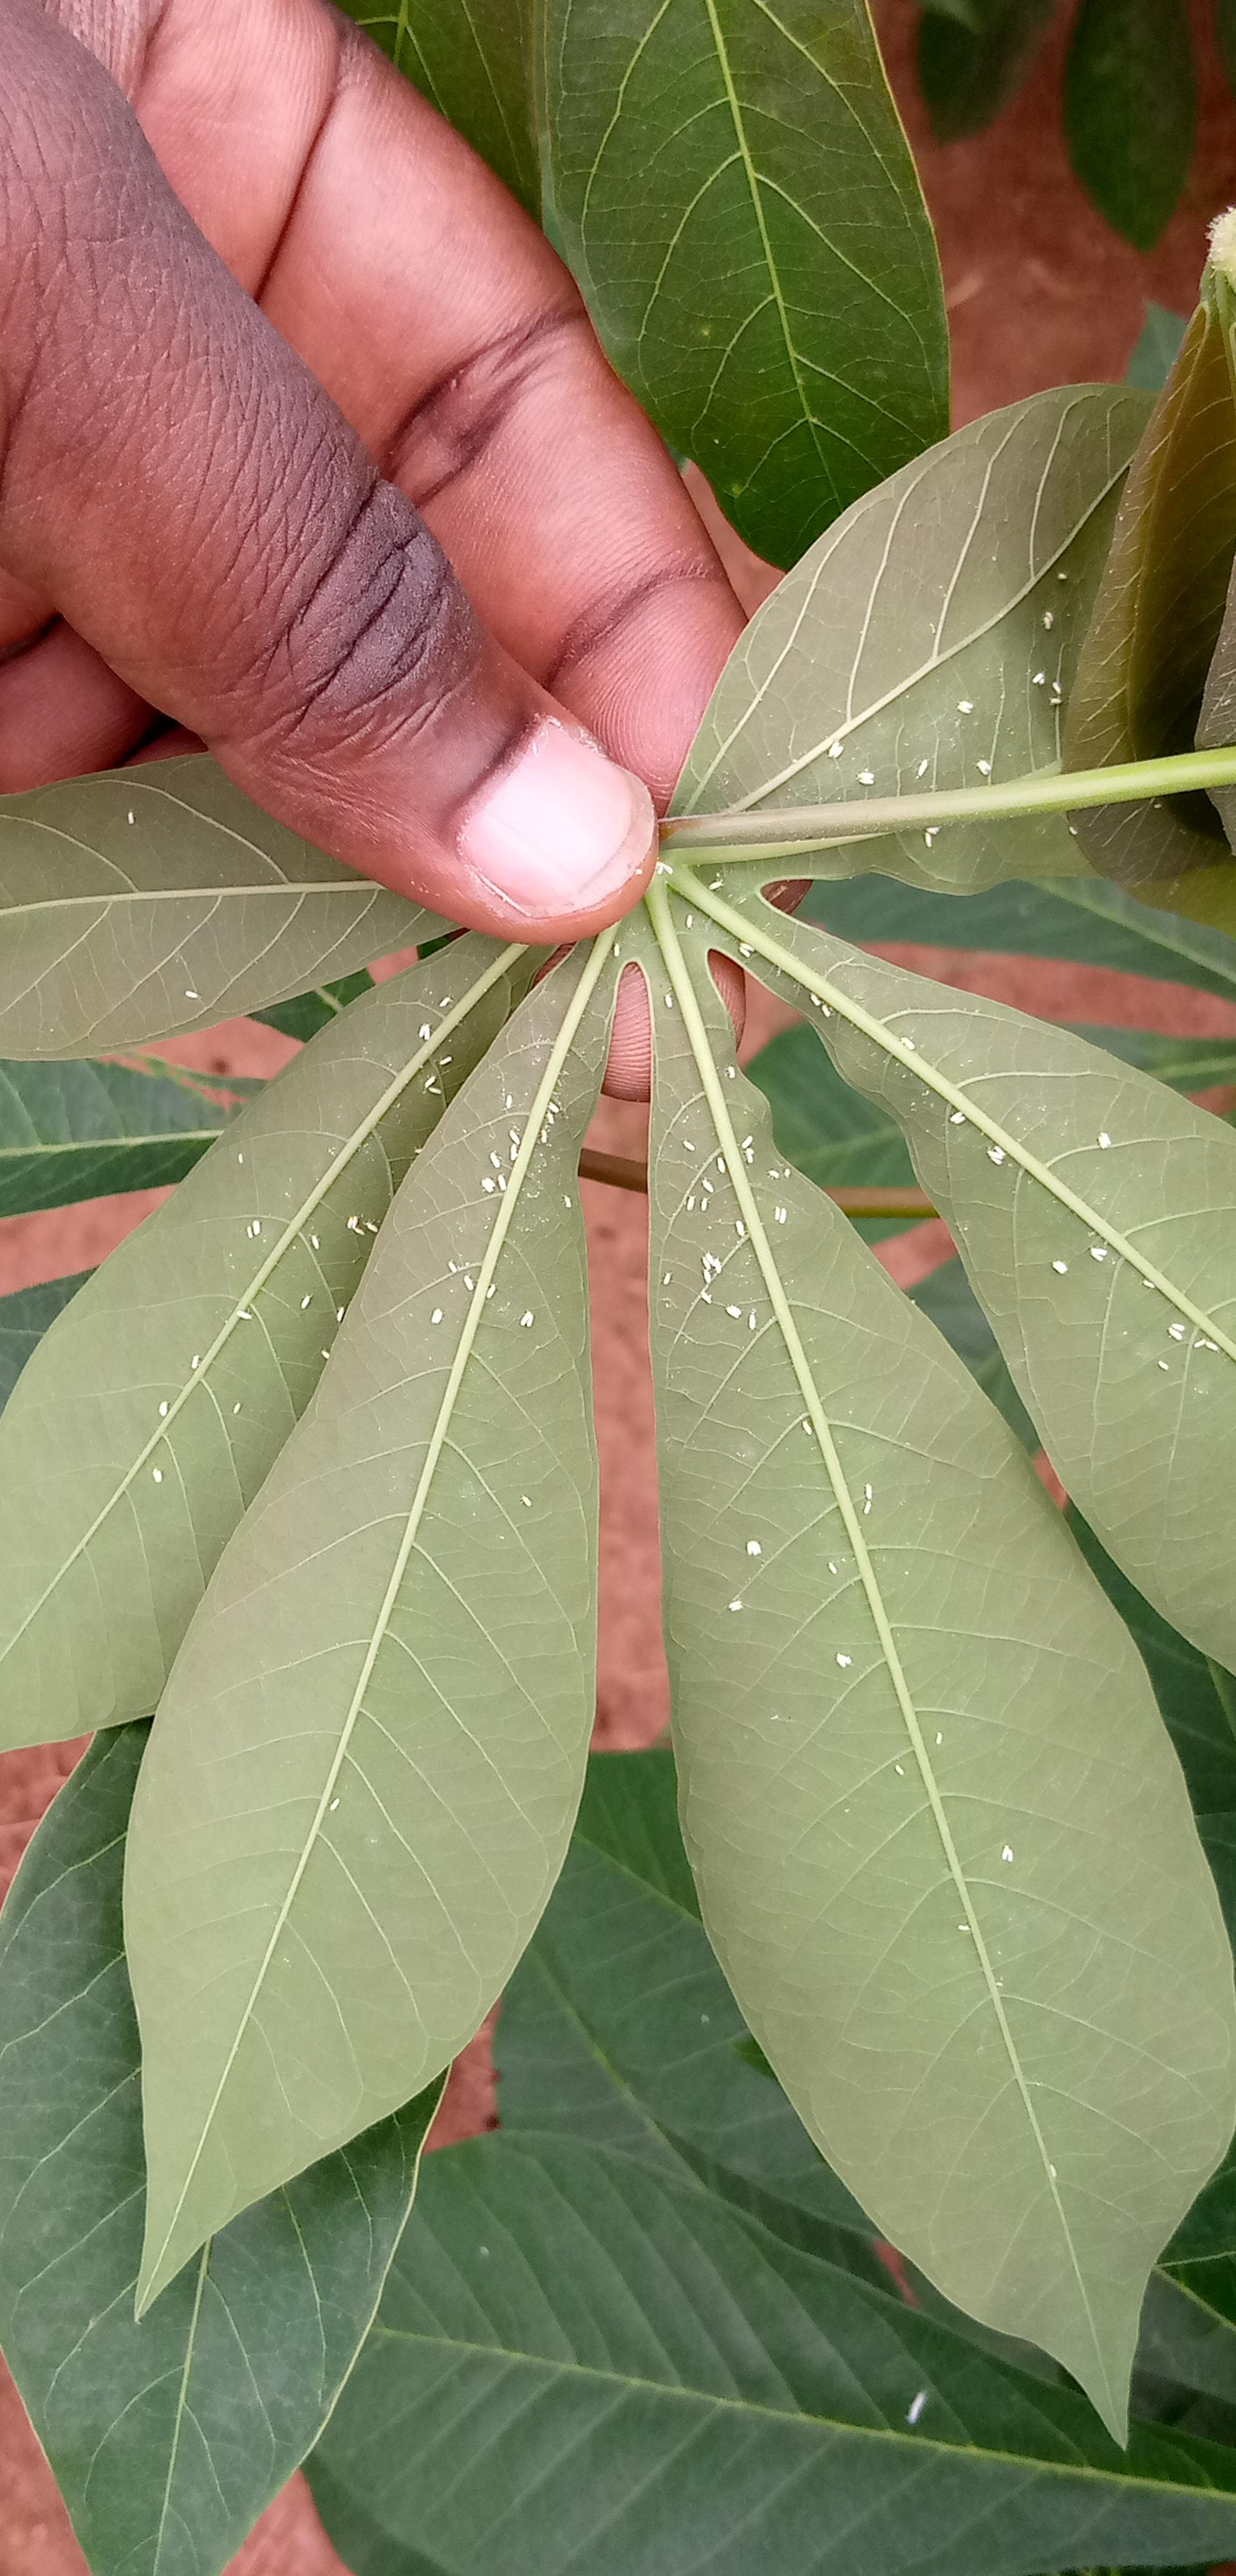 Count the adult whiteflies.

108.